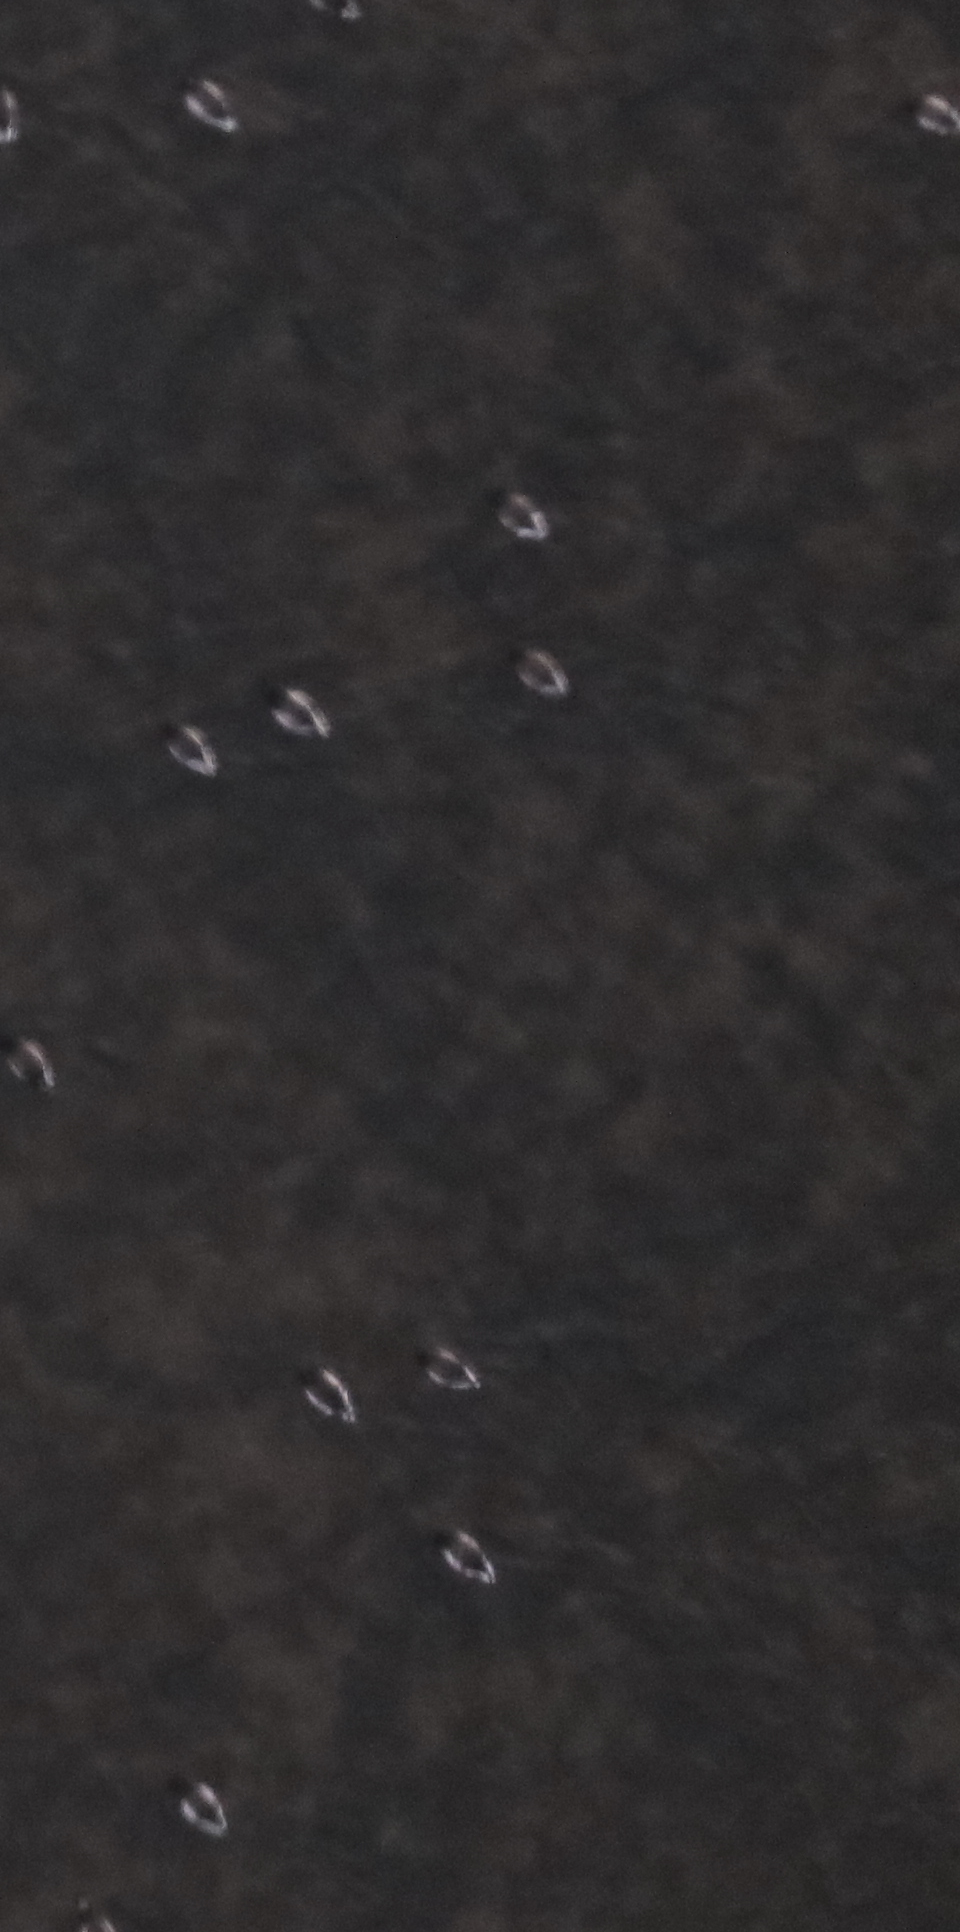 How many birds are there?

11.